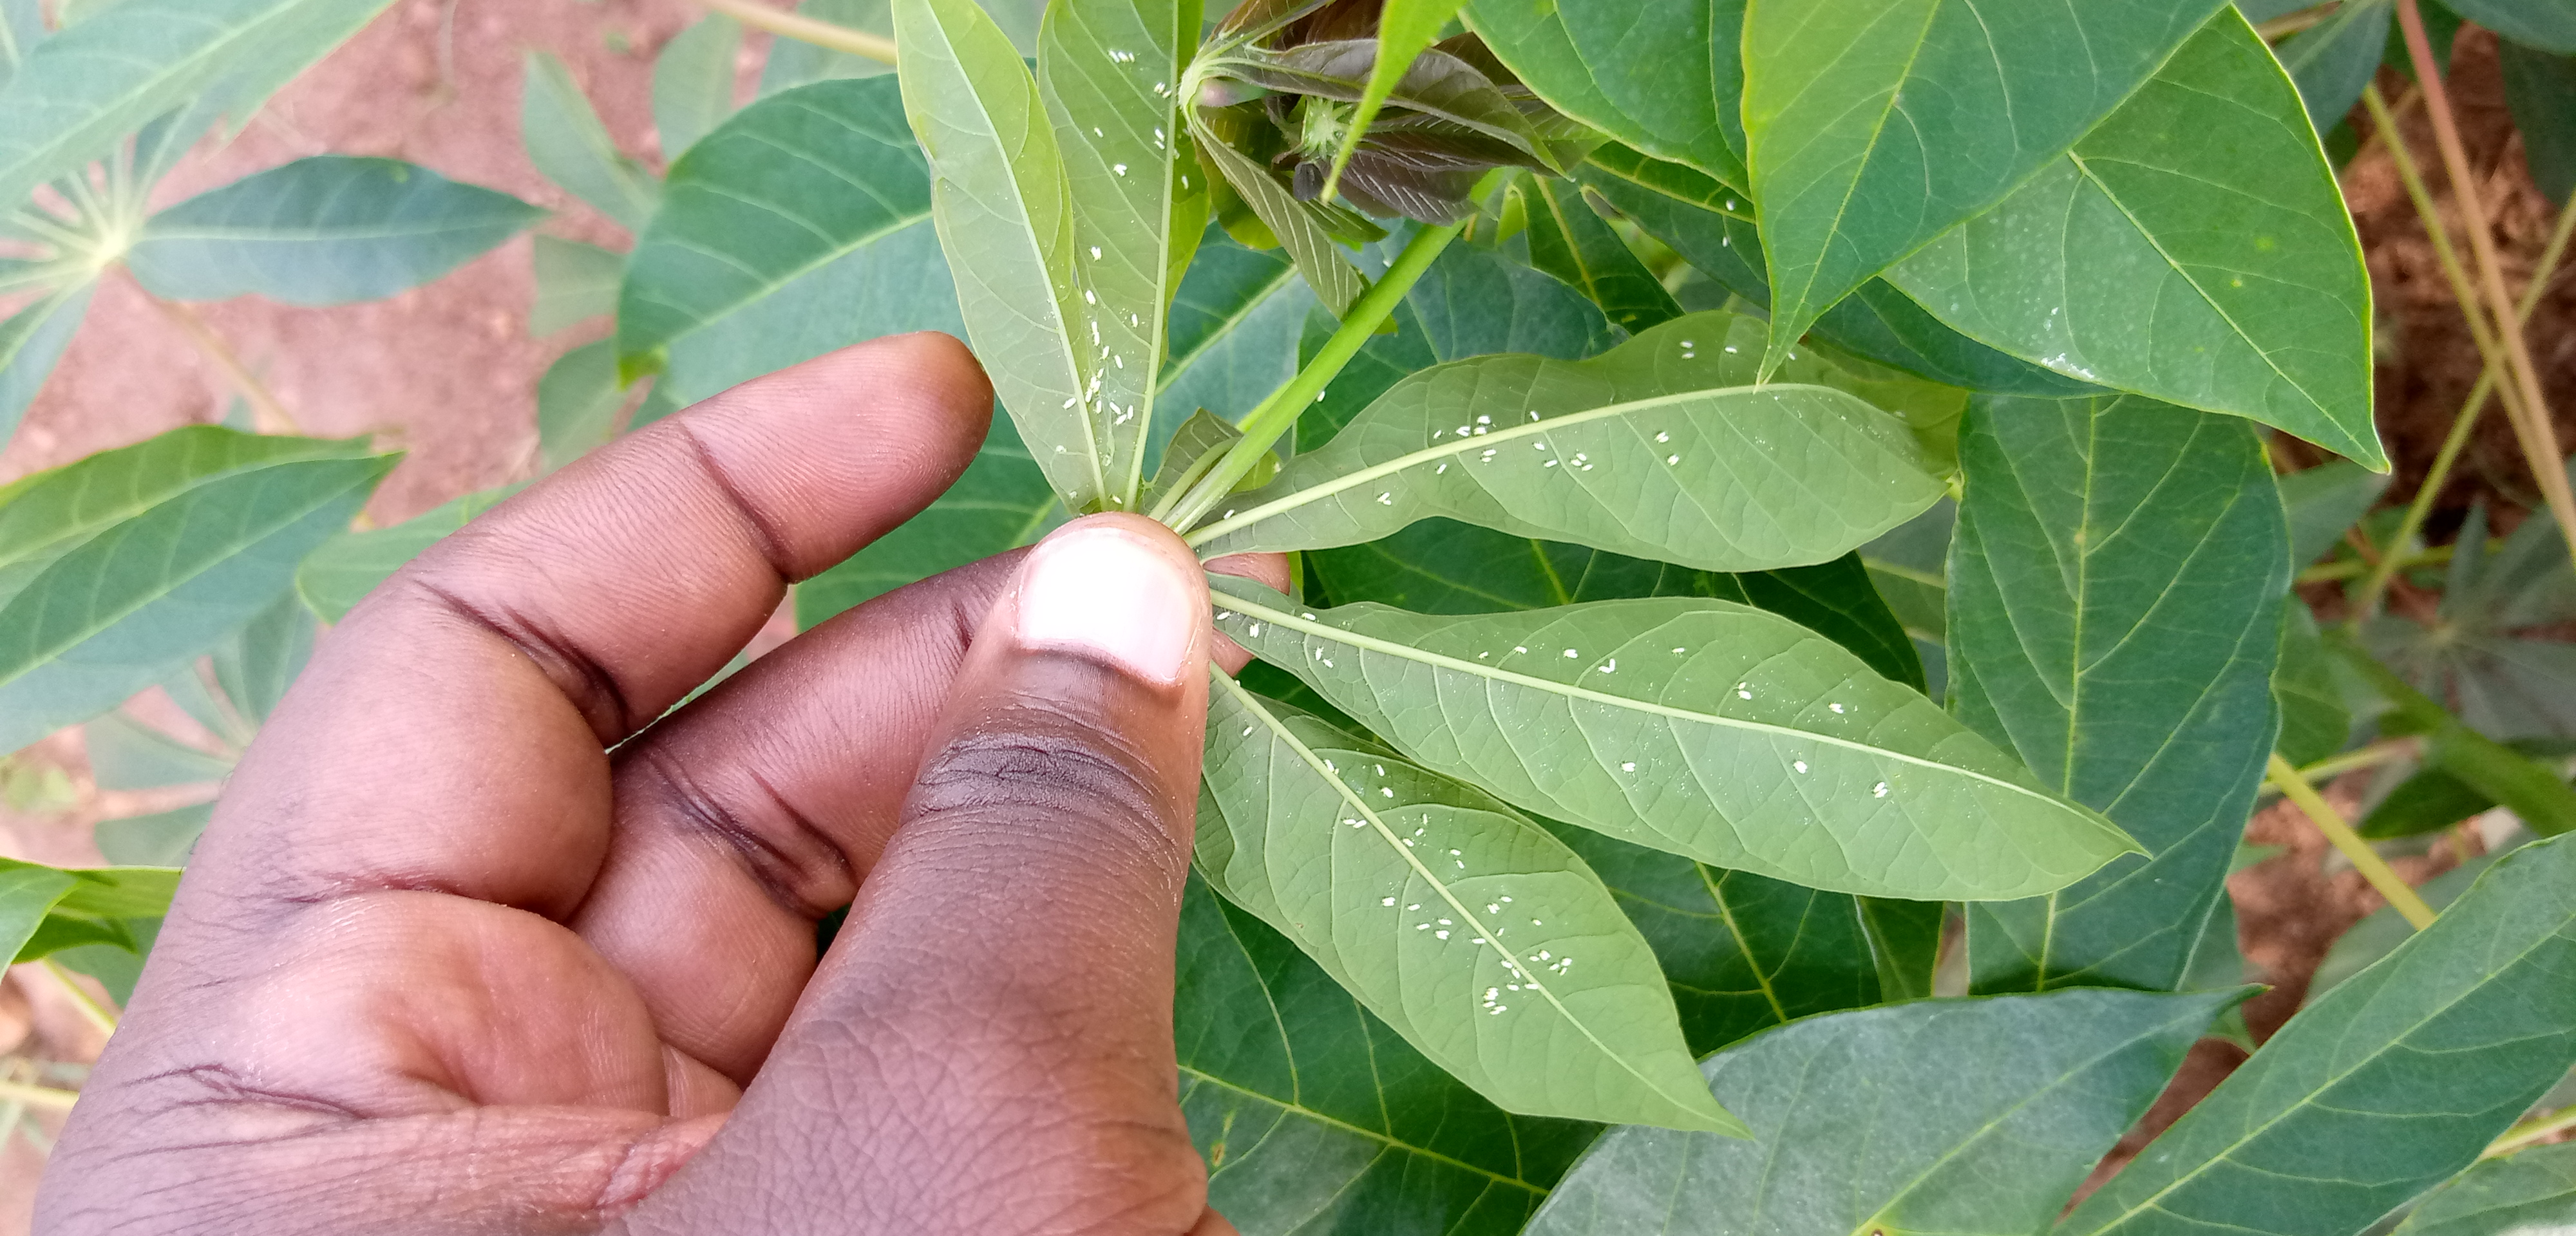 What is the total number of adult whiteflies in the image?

124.